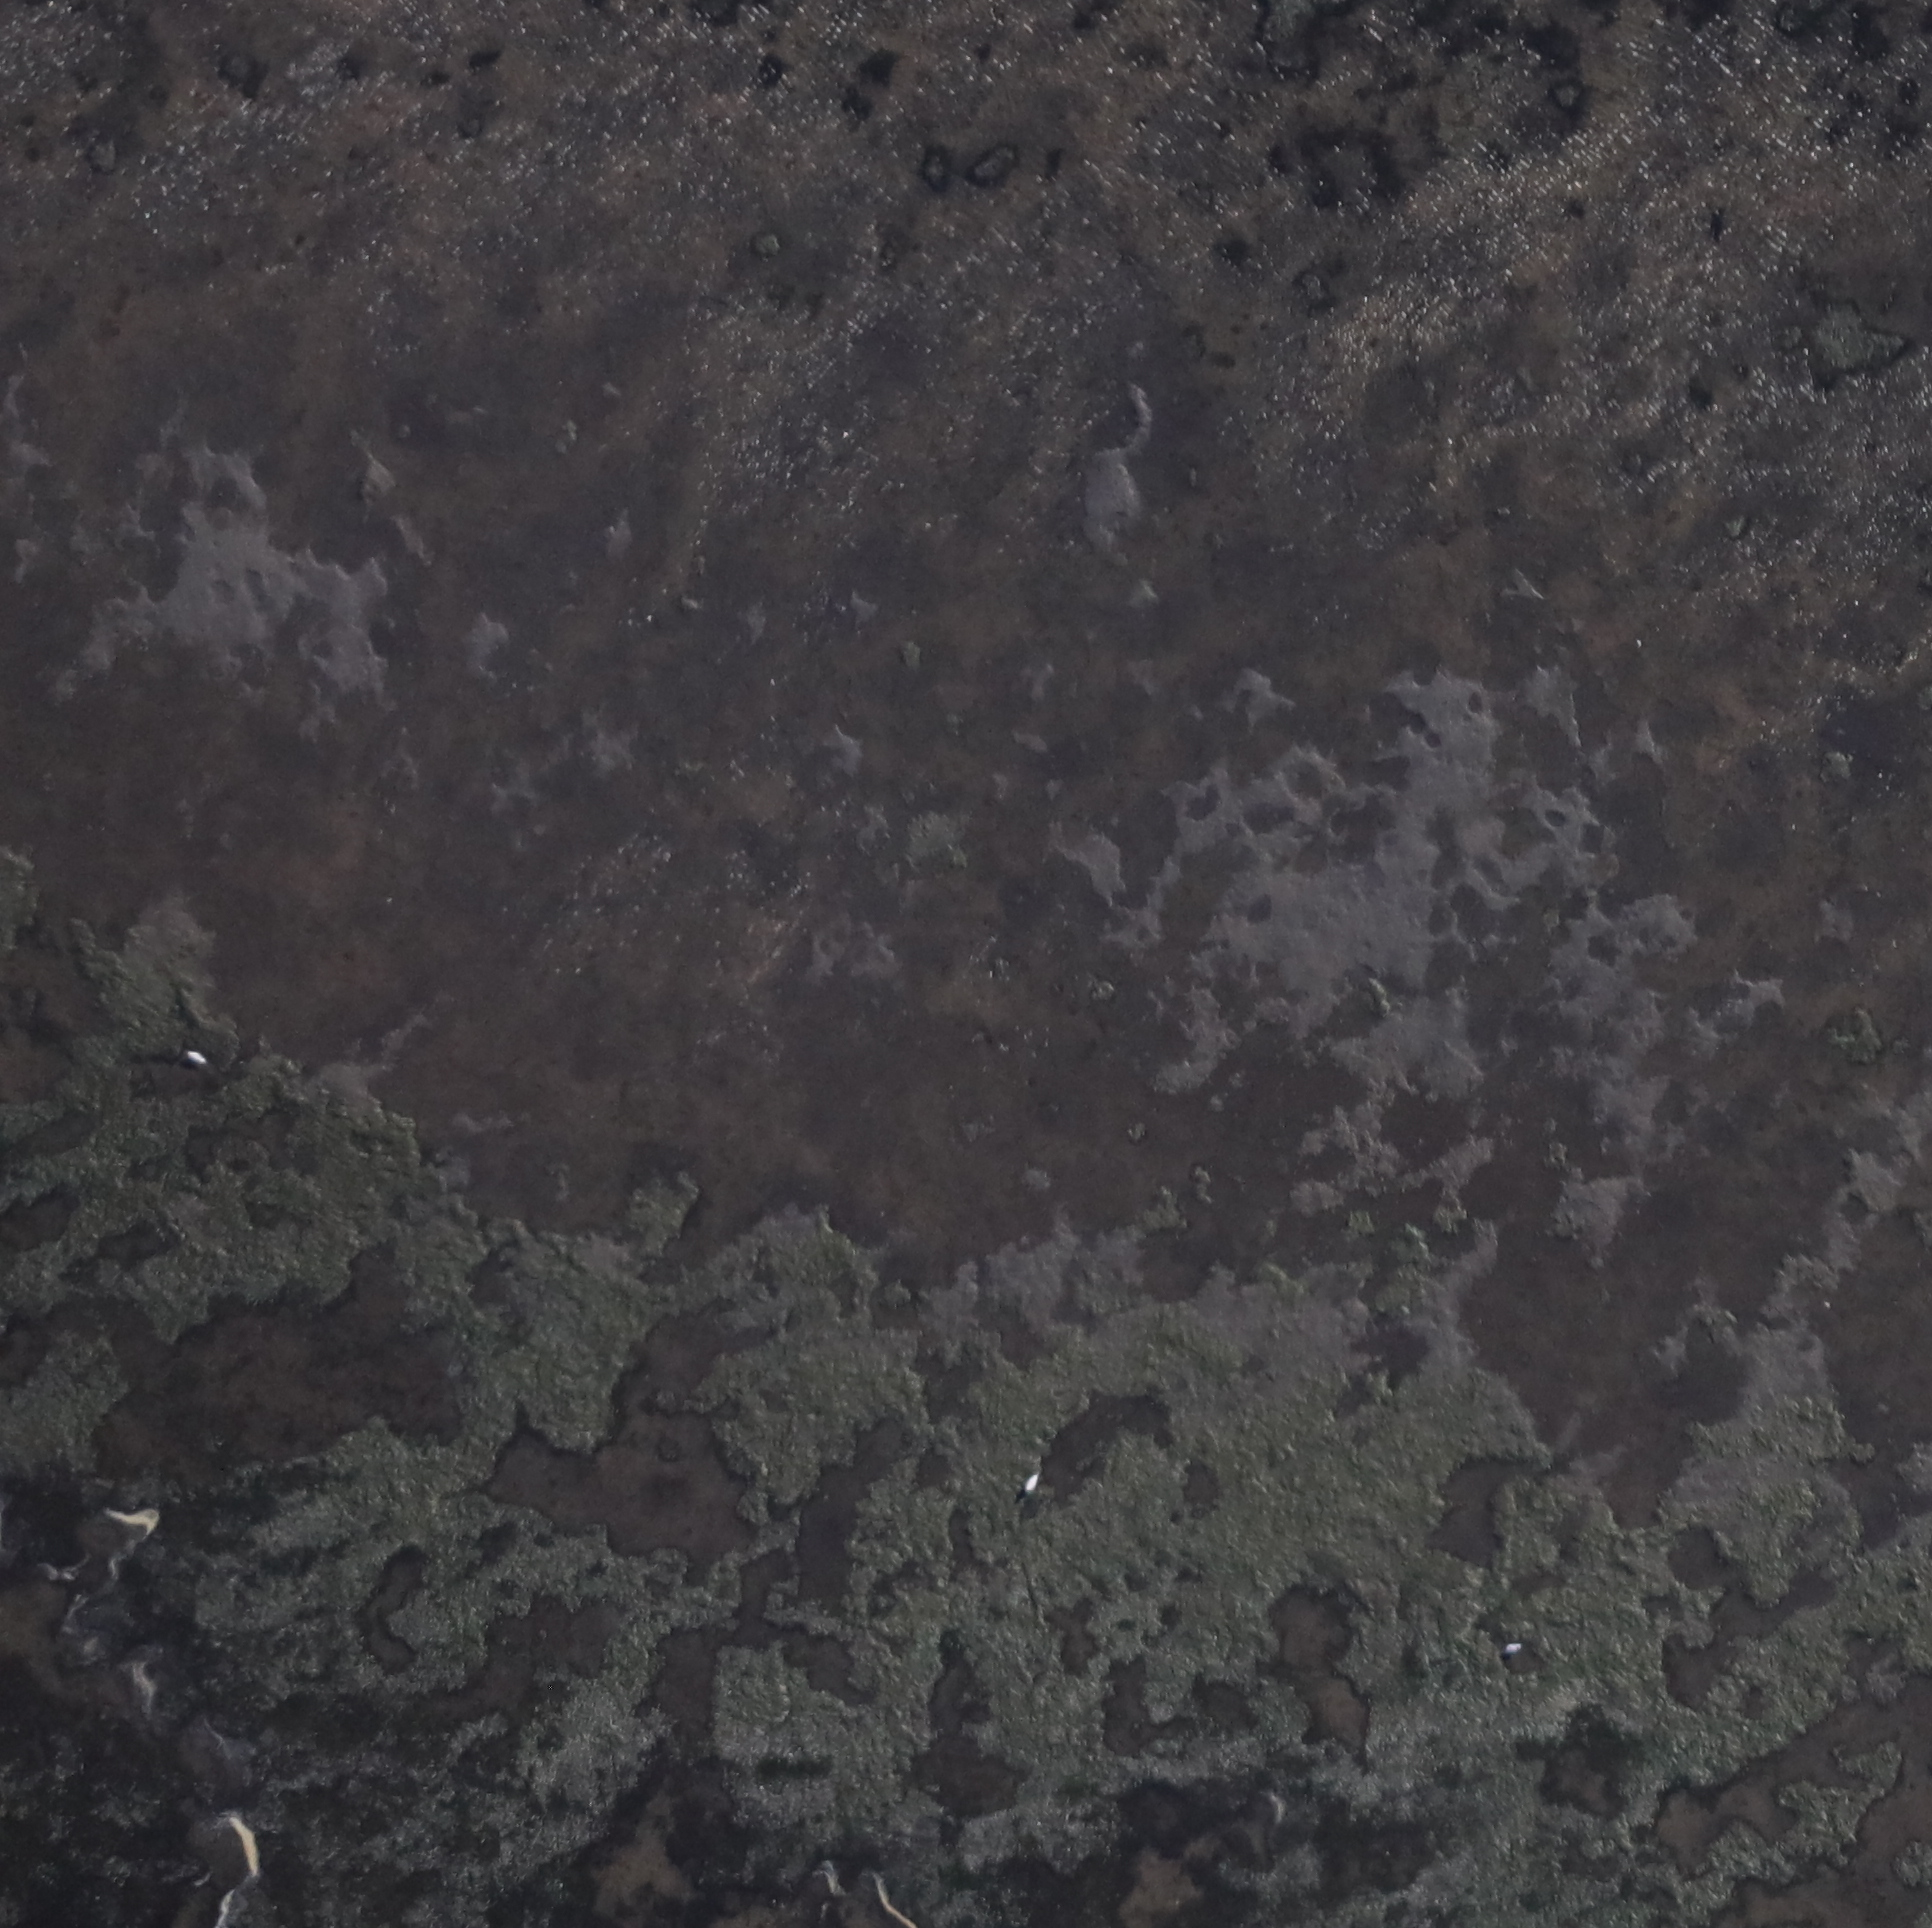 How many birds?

3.